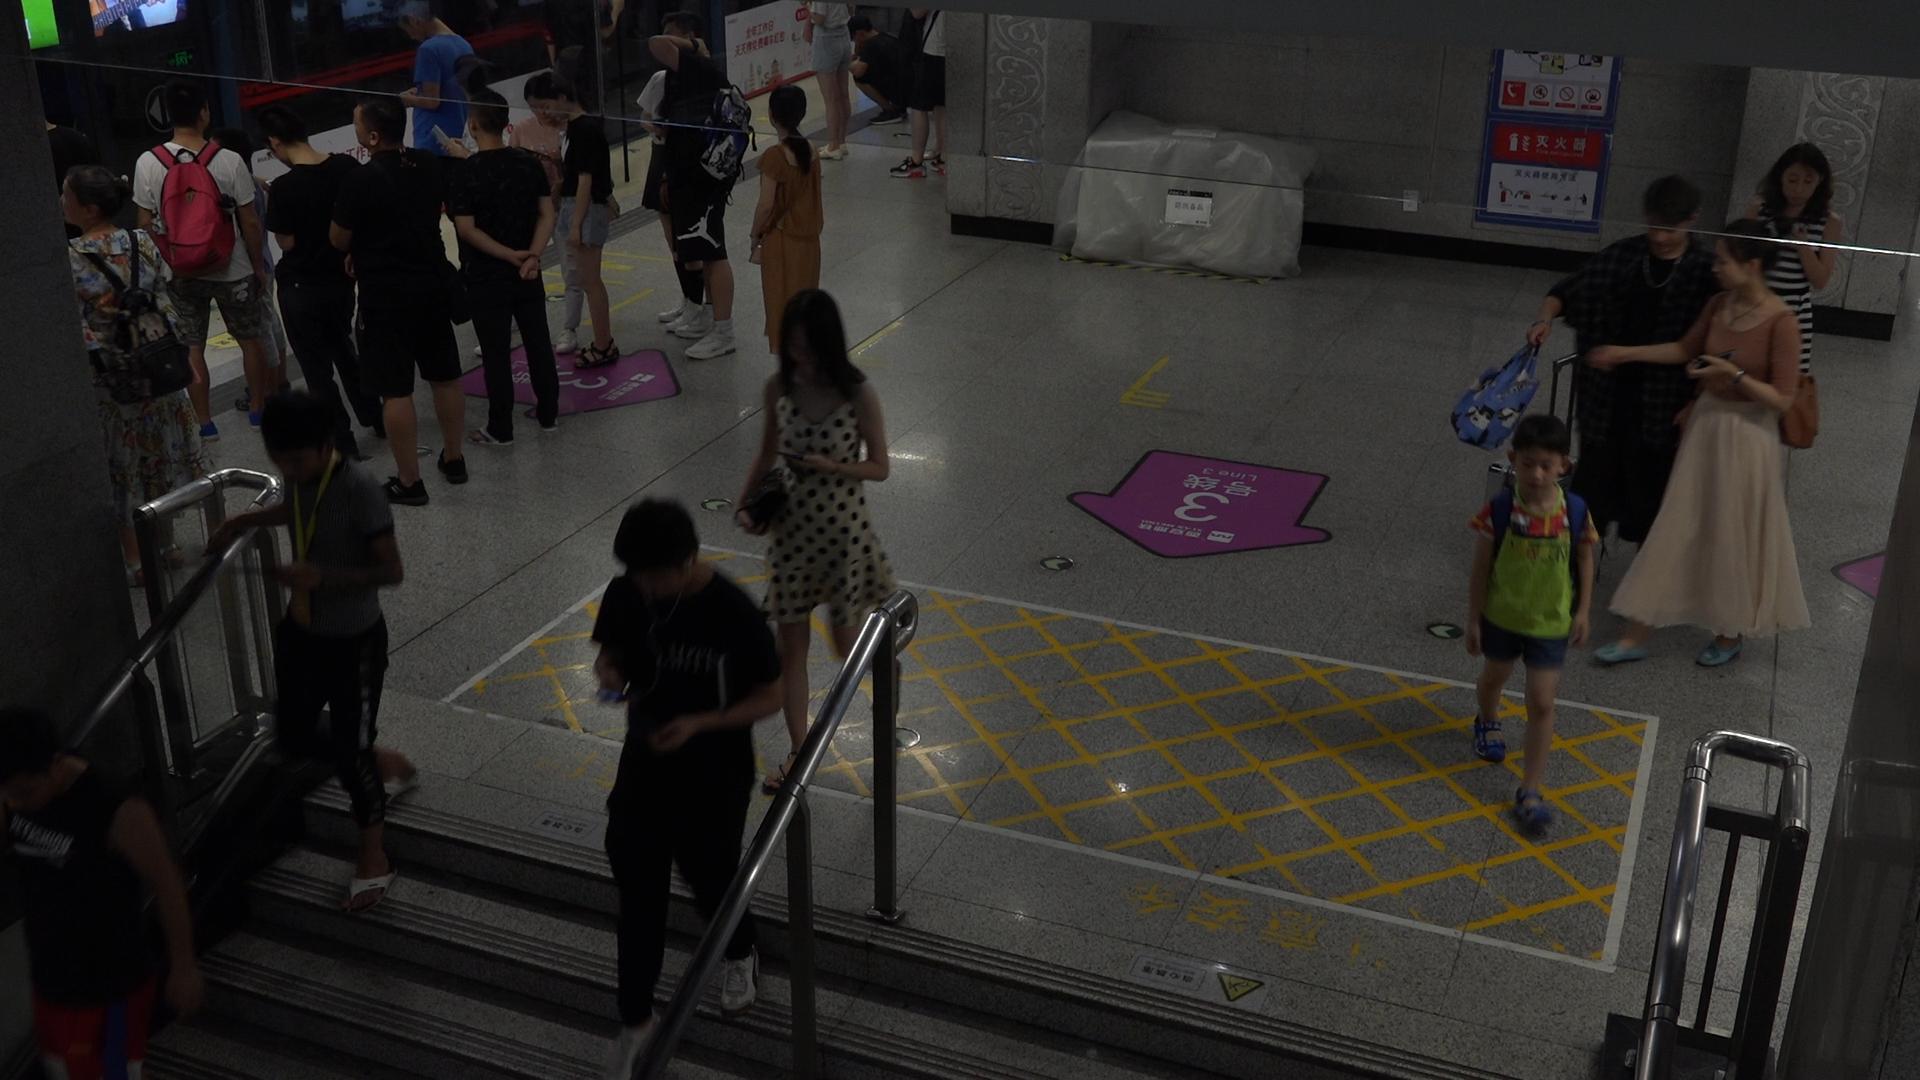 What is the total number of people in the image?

20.